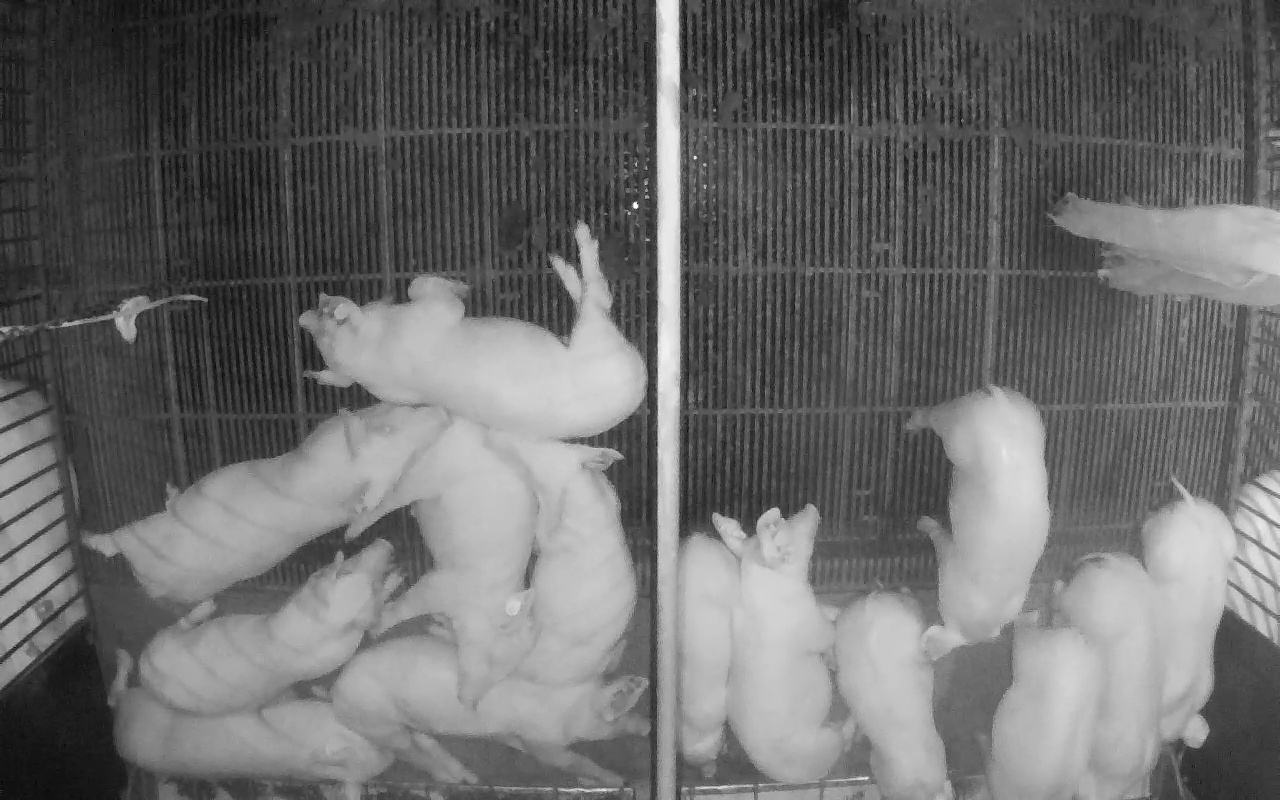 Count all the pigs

16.